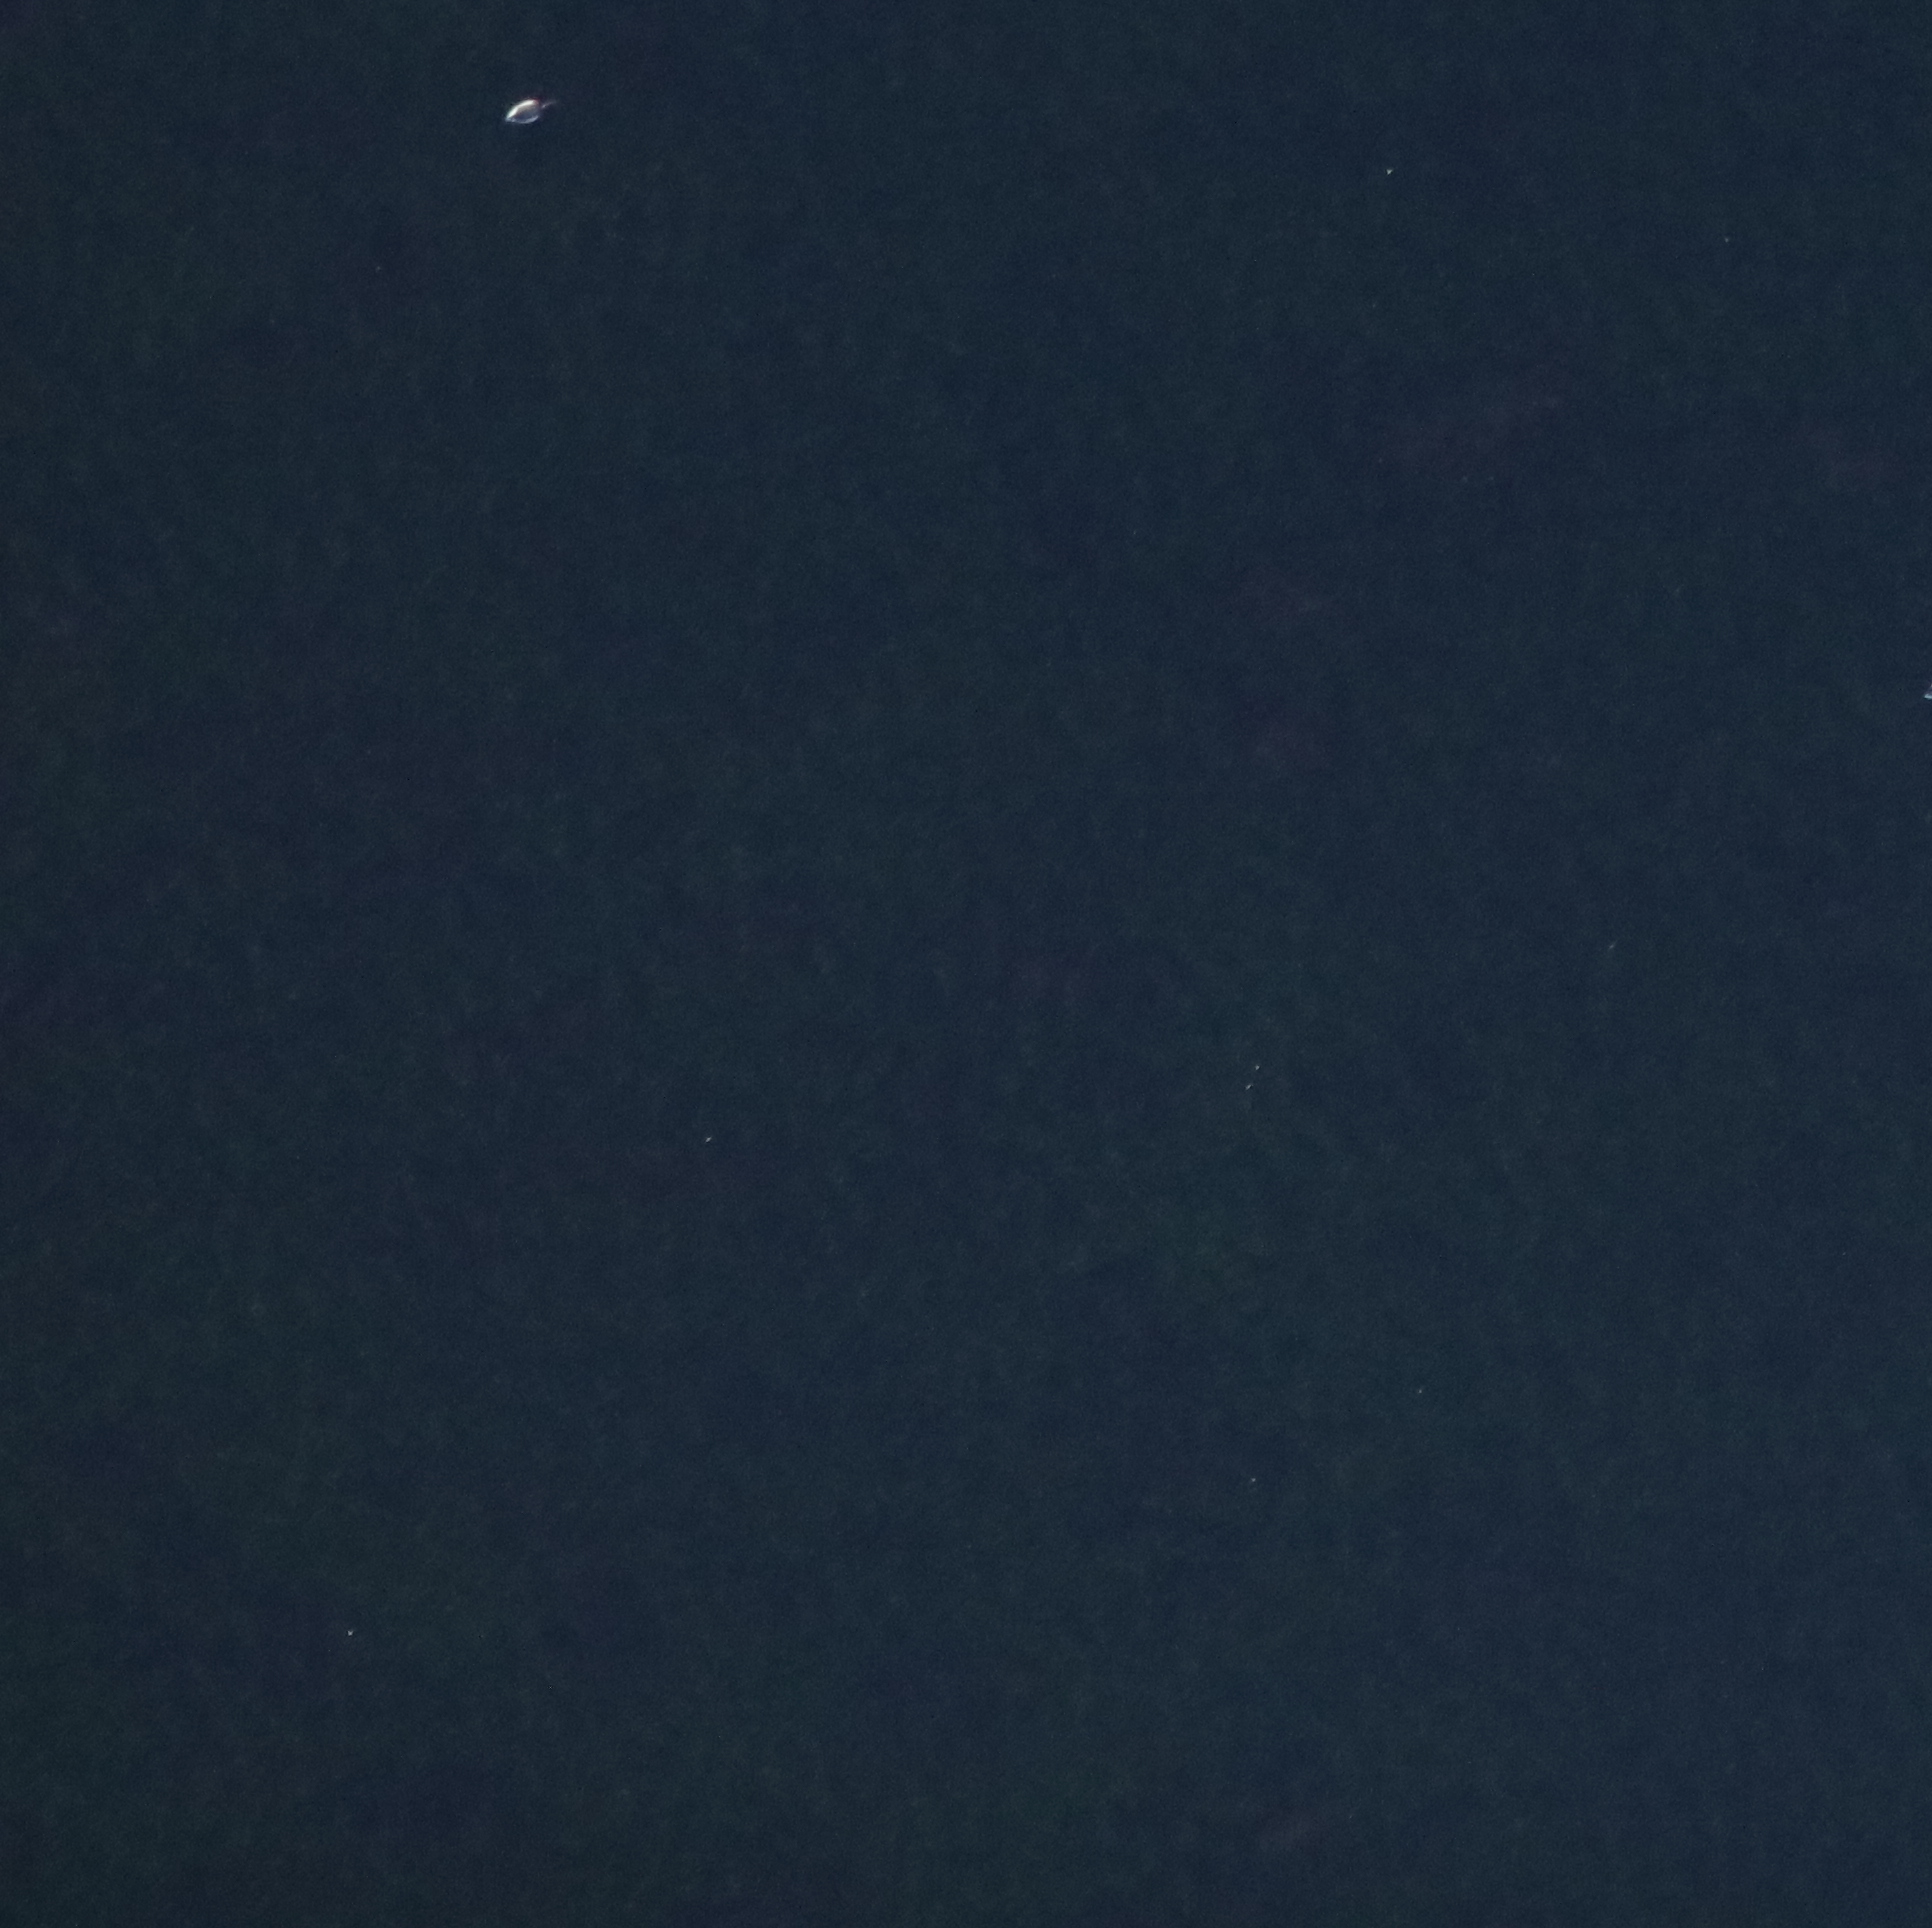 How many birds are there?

1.